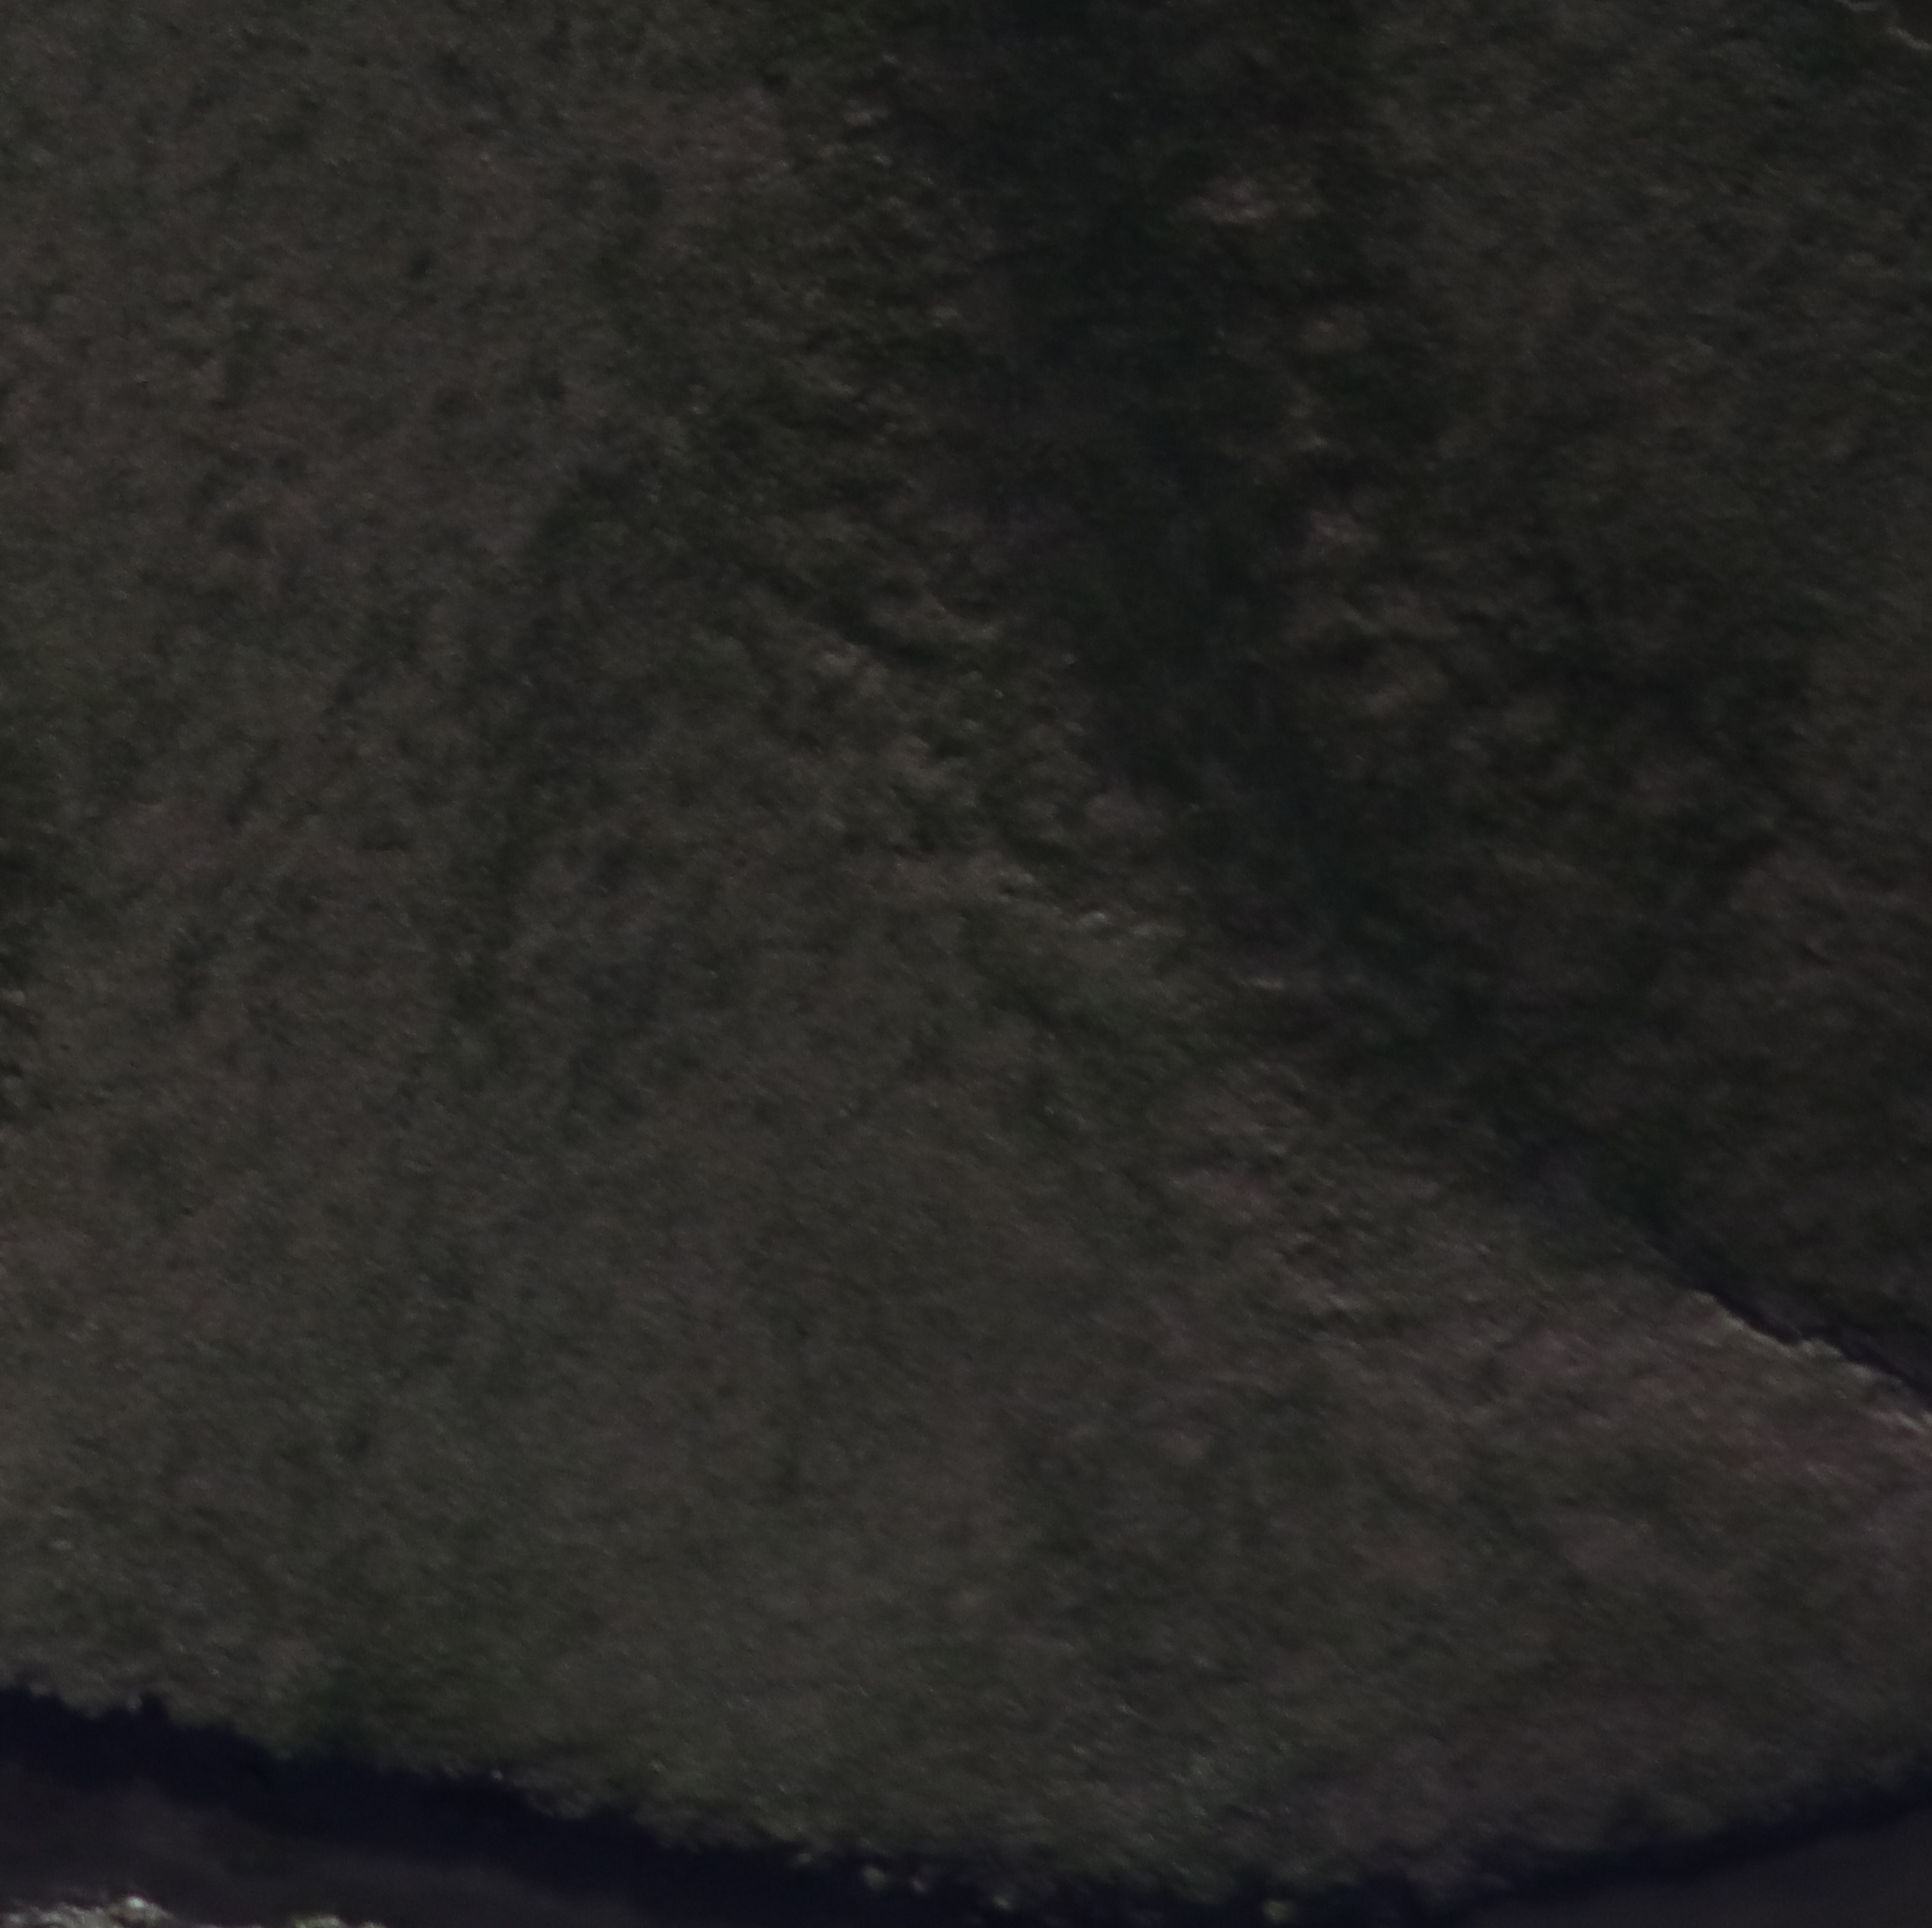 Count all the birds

0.